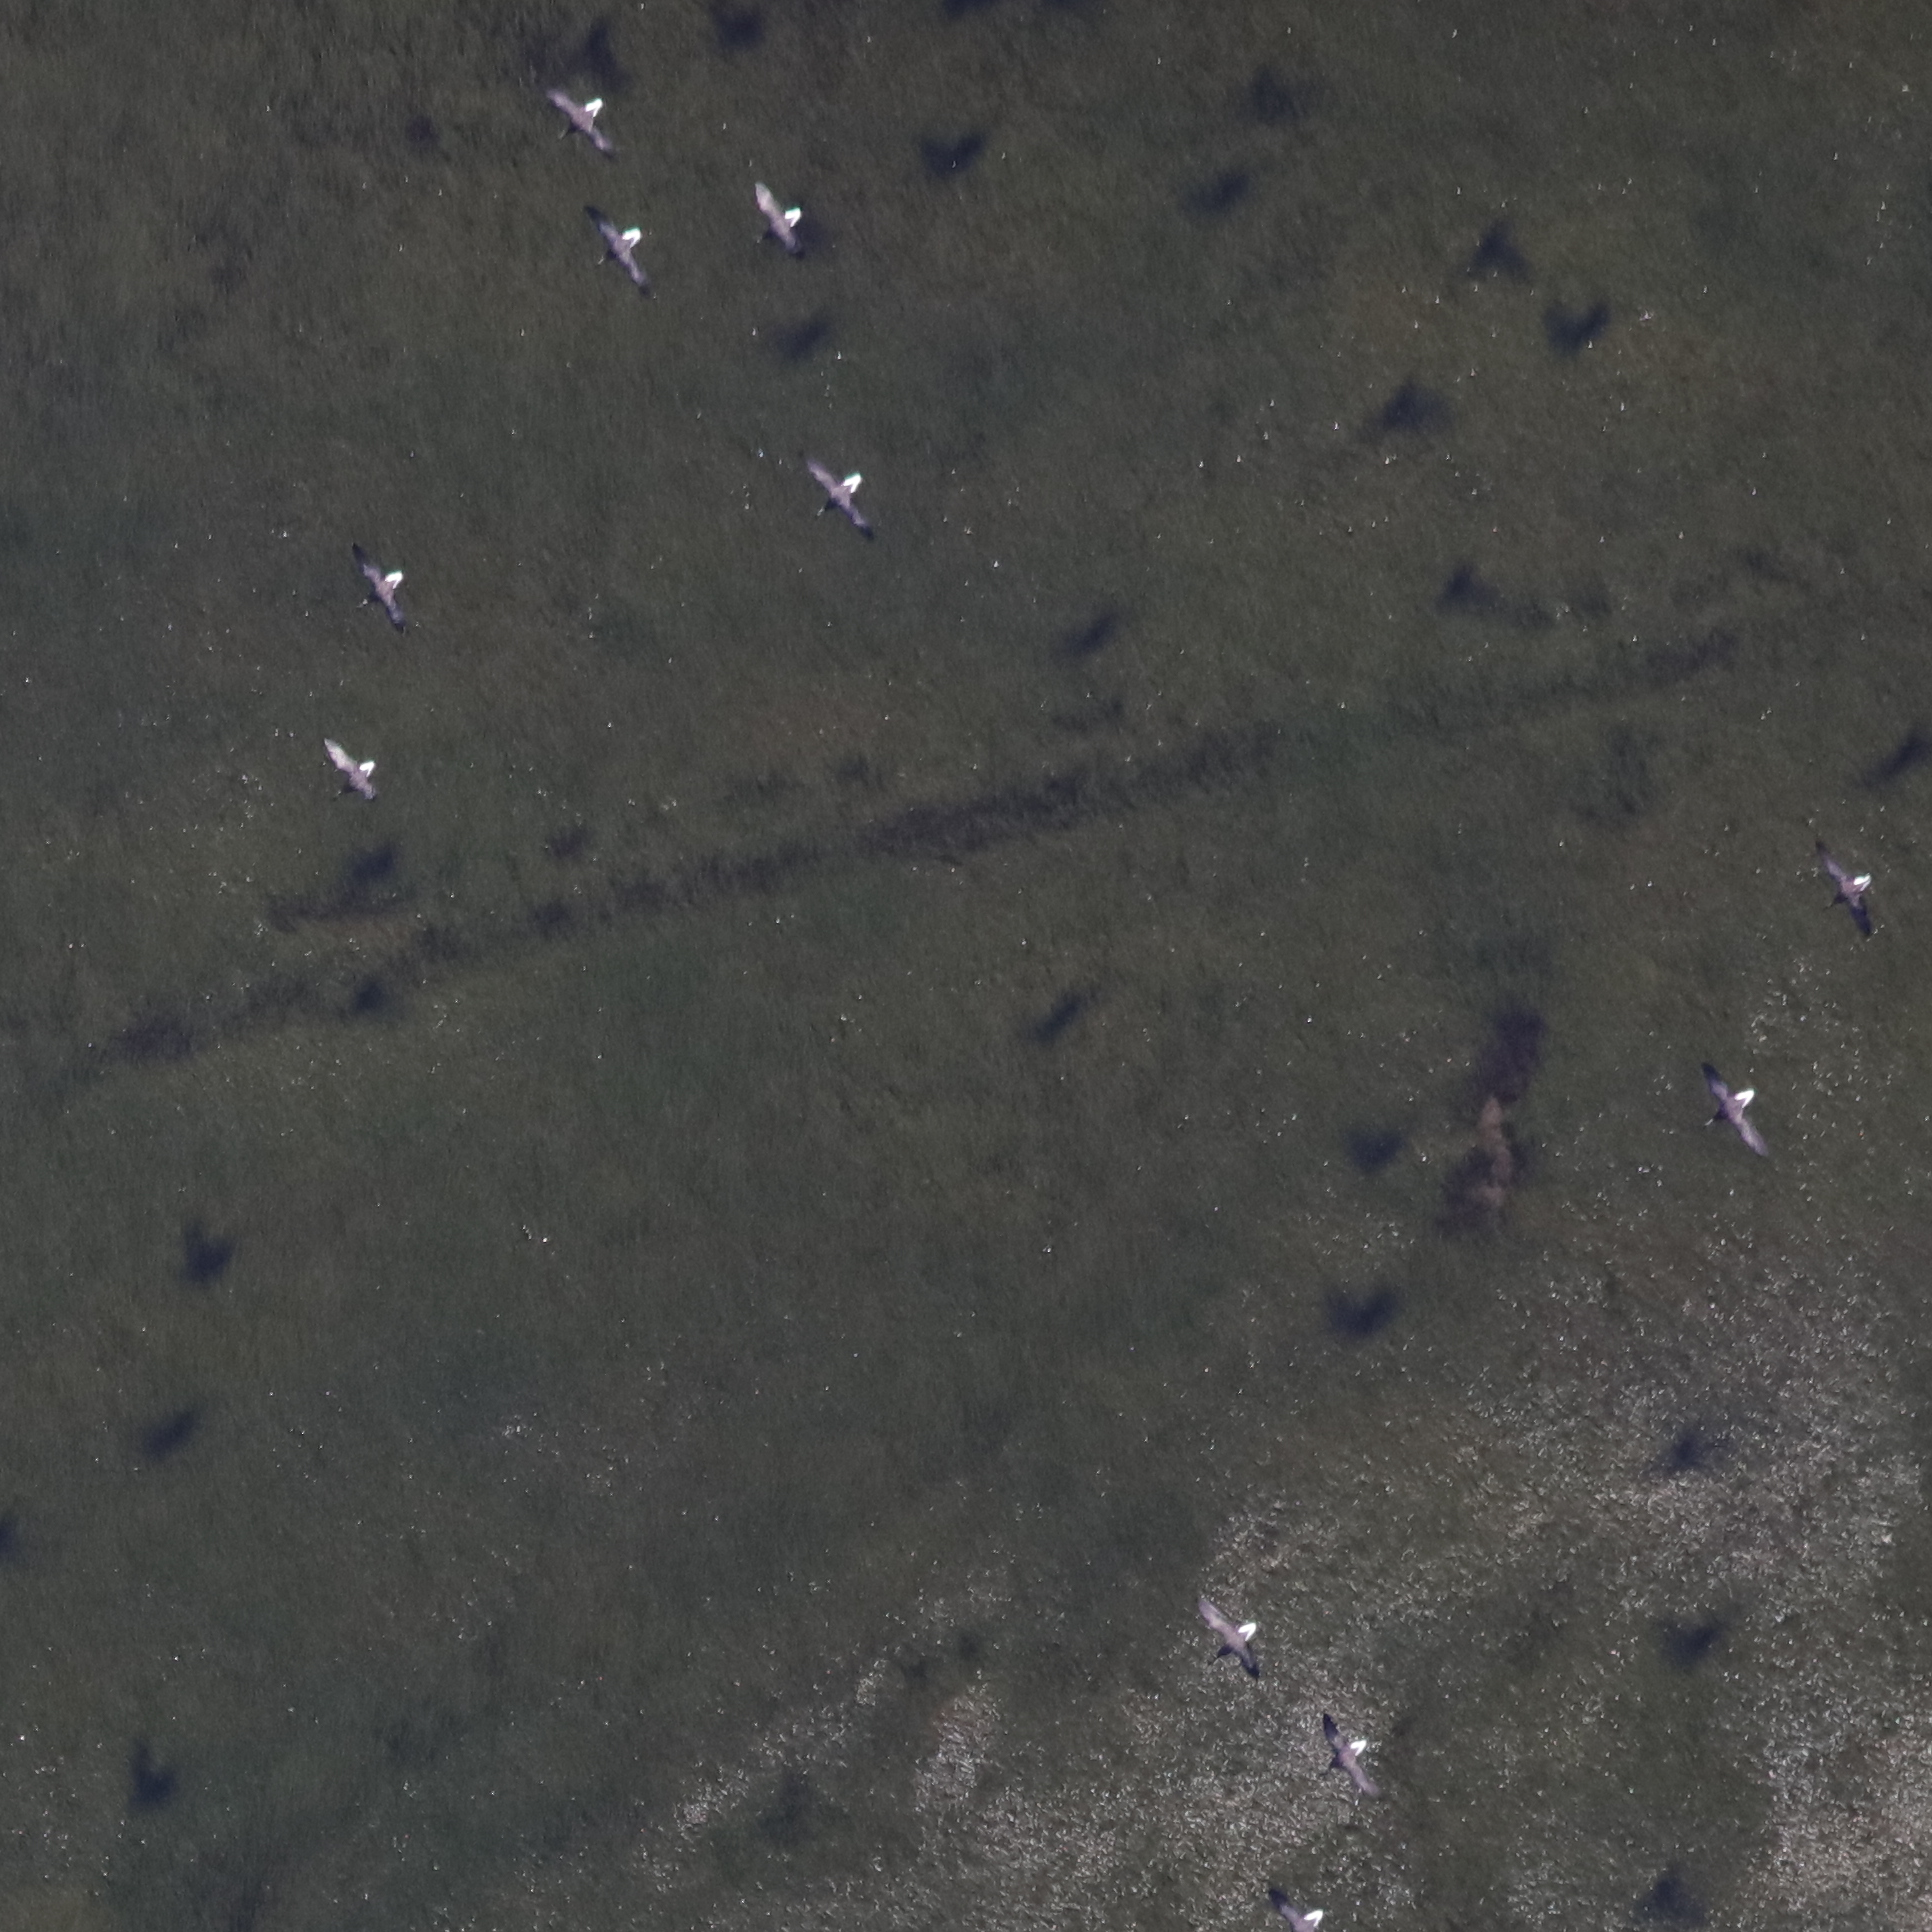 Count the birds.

11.